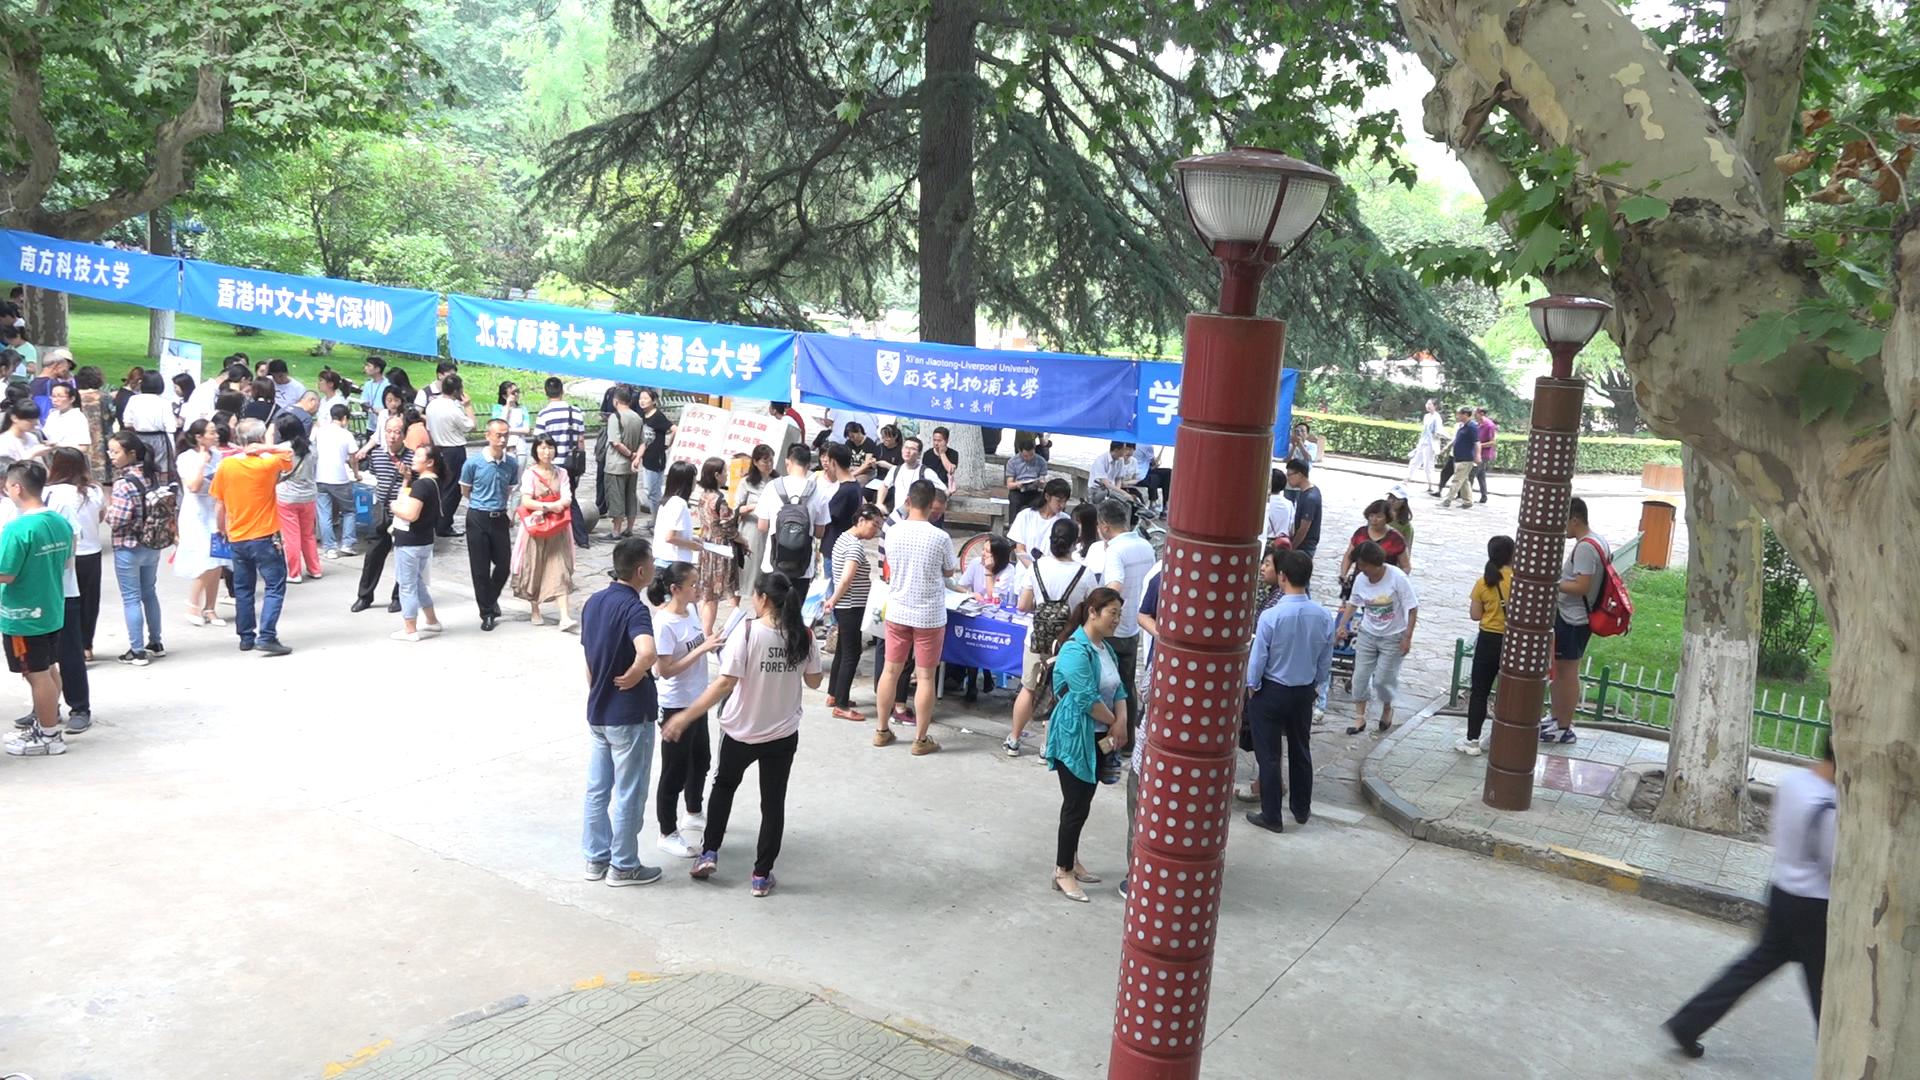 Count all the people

84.